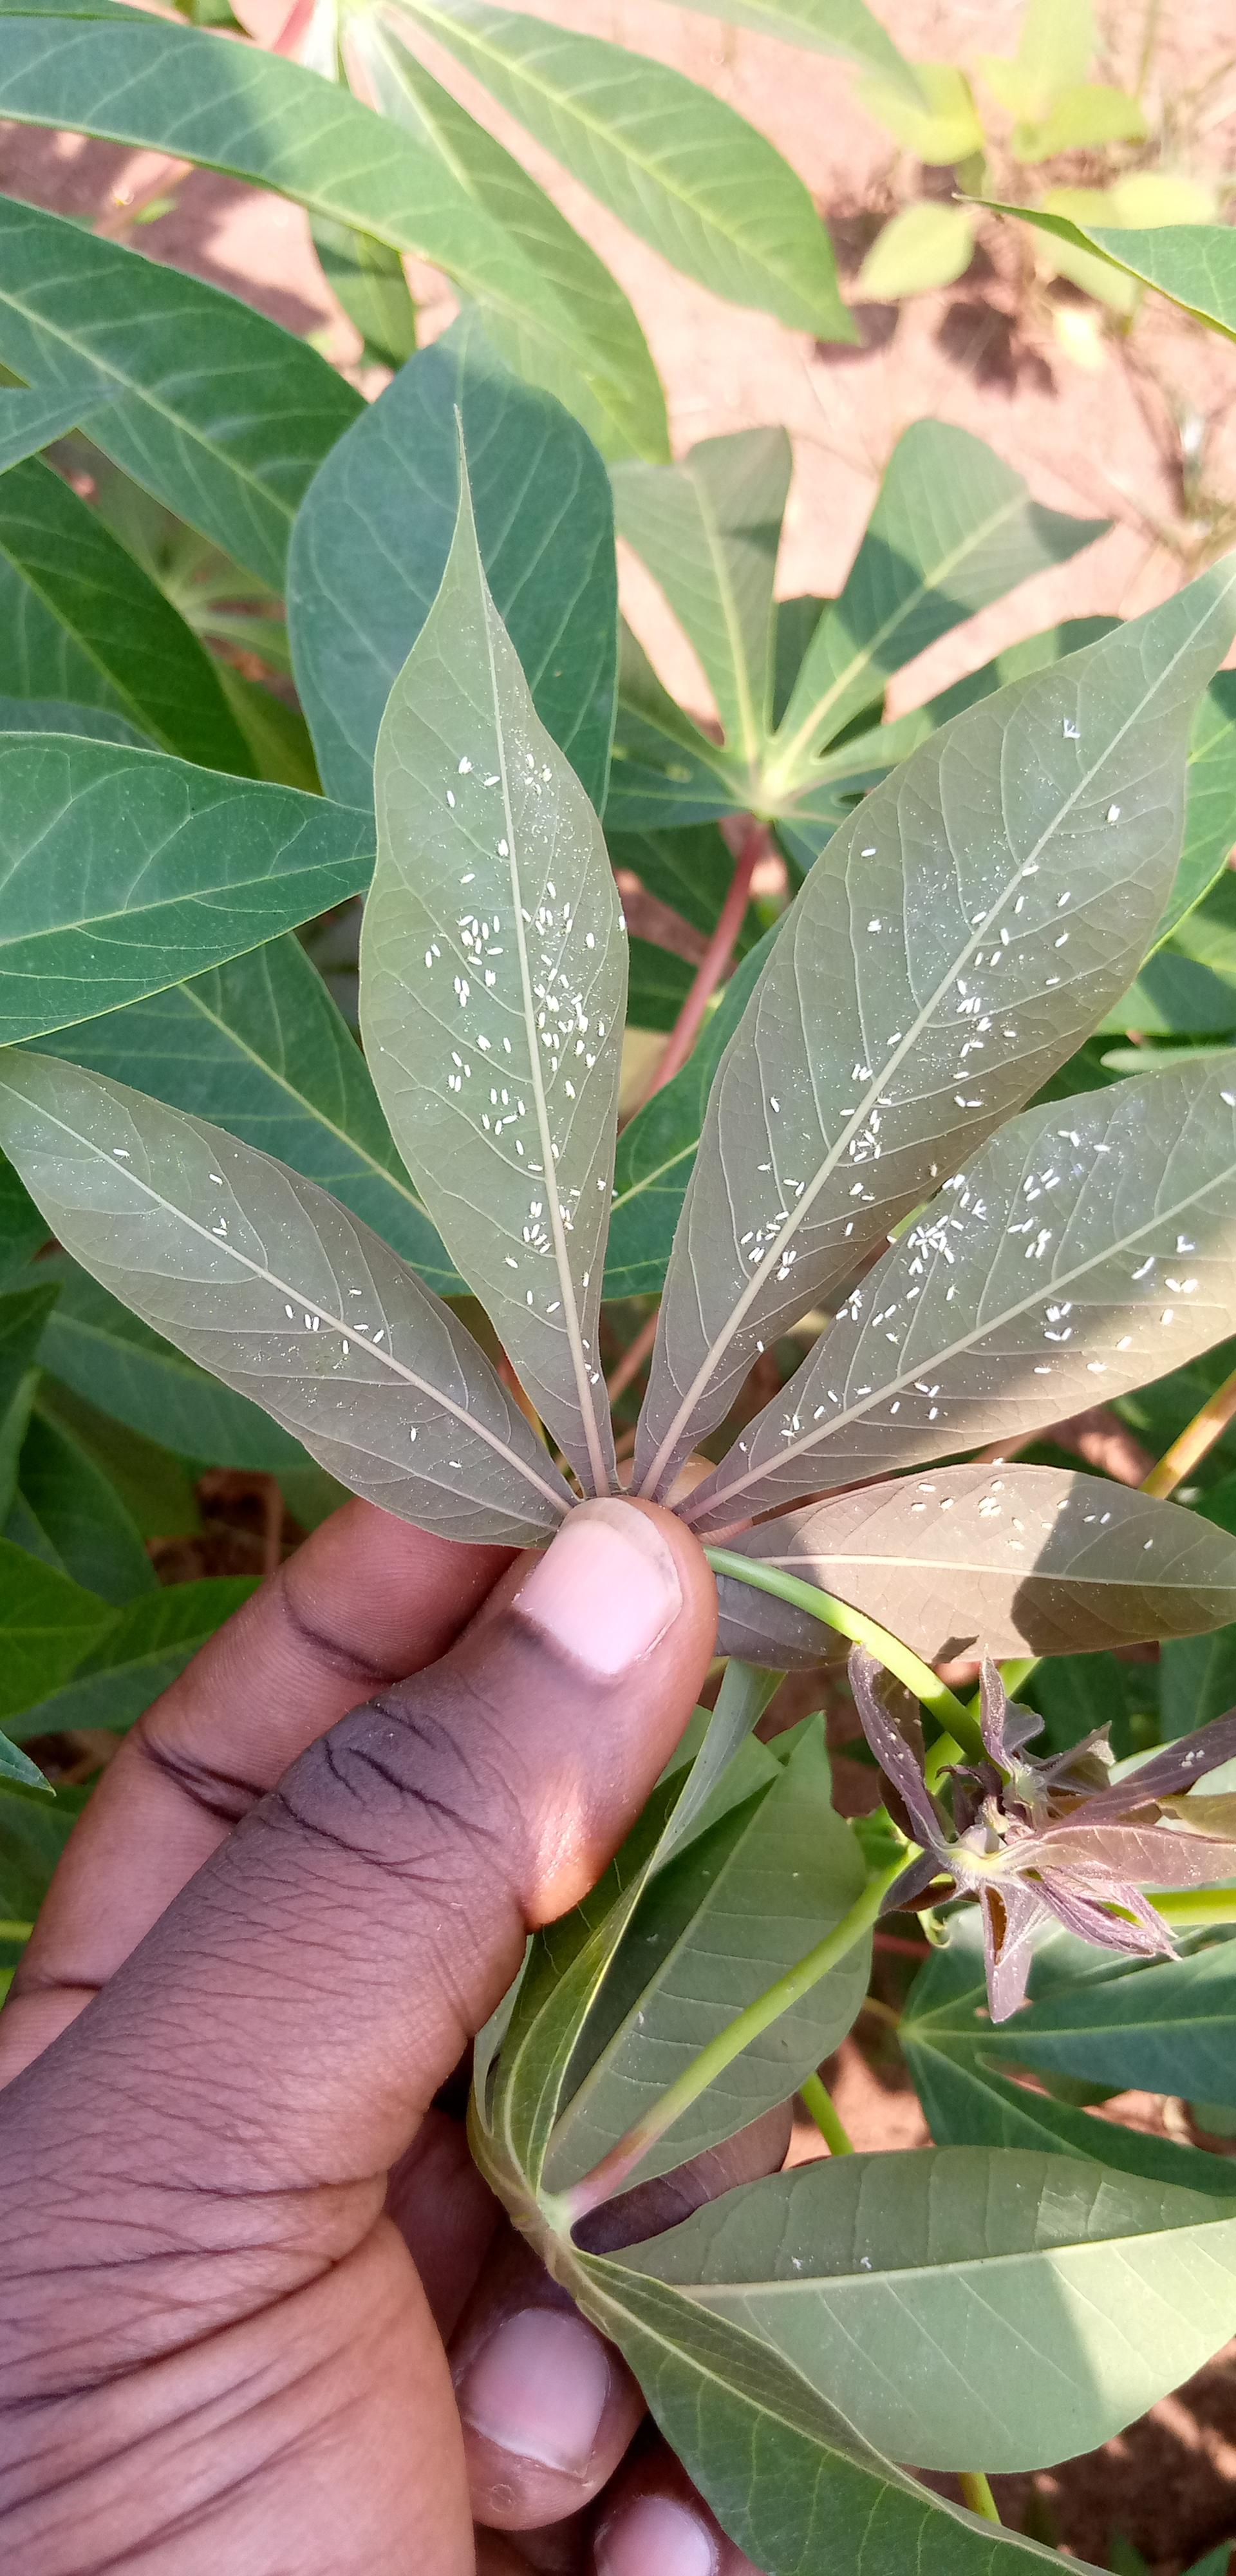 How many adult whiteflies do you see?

233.